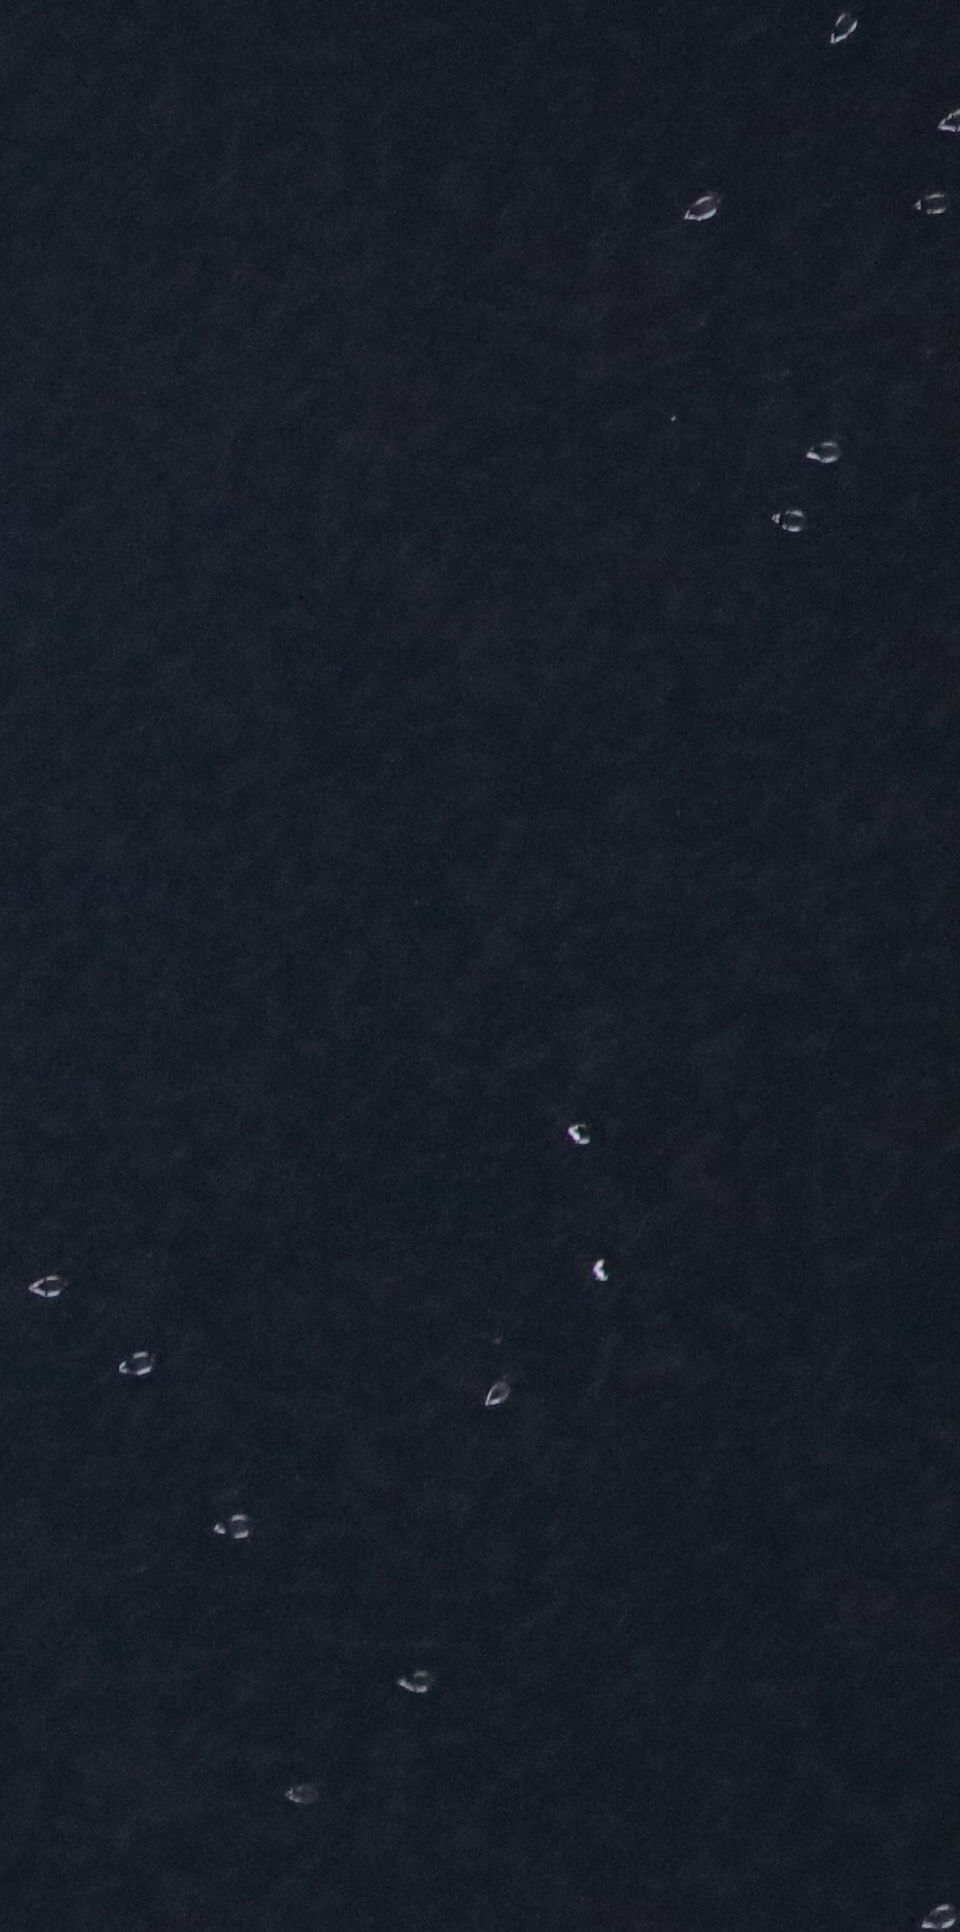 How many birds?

15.